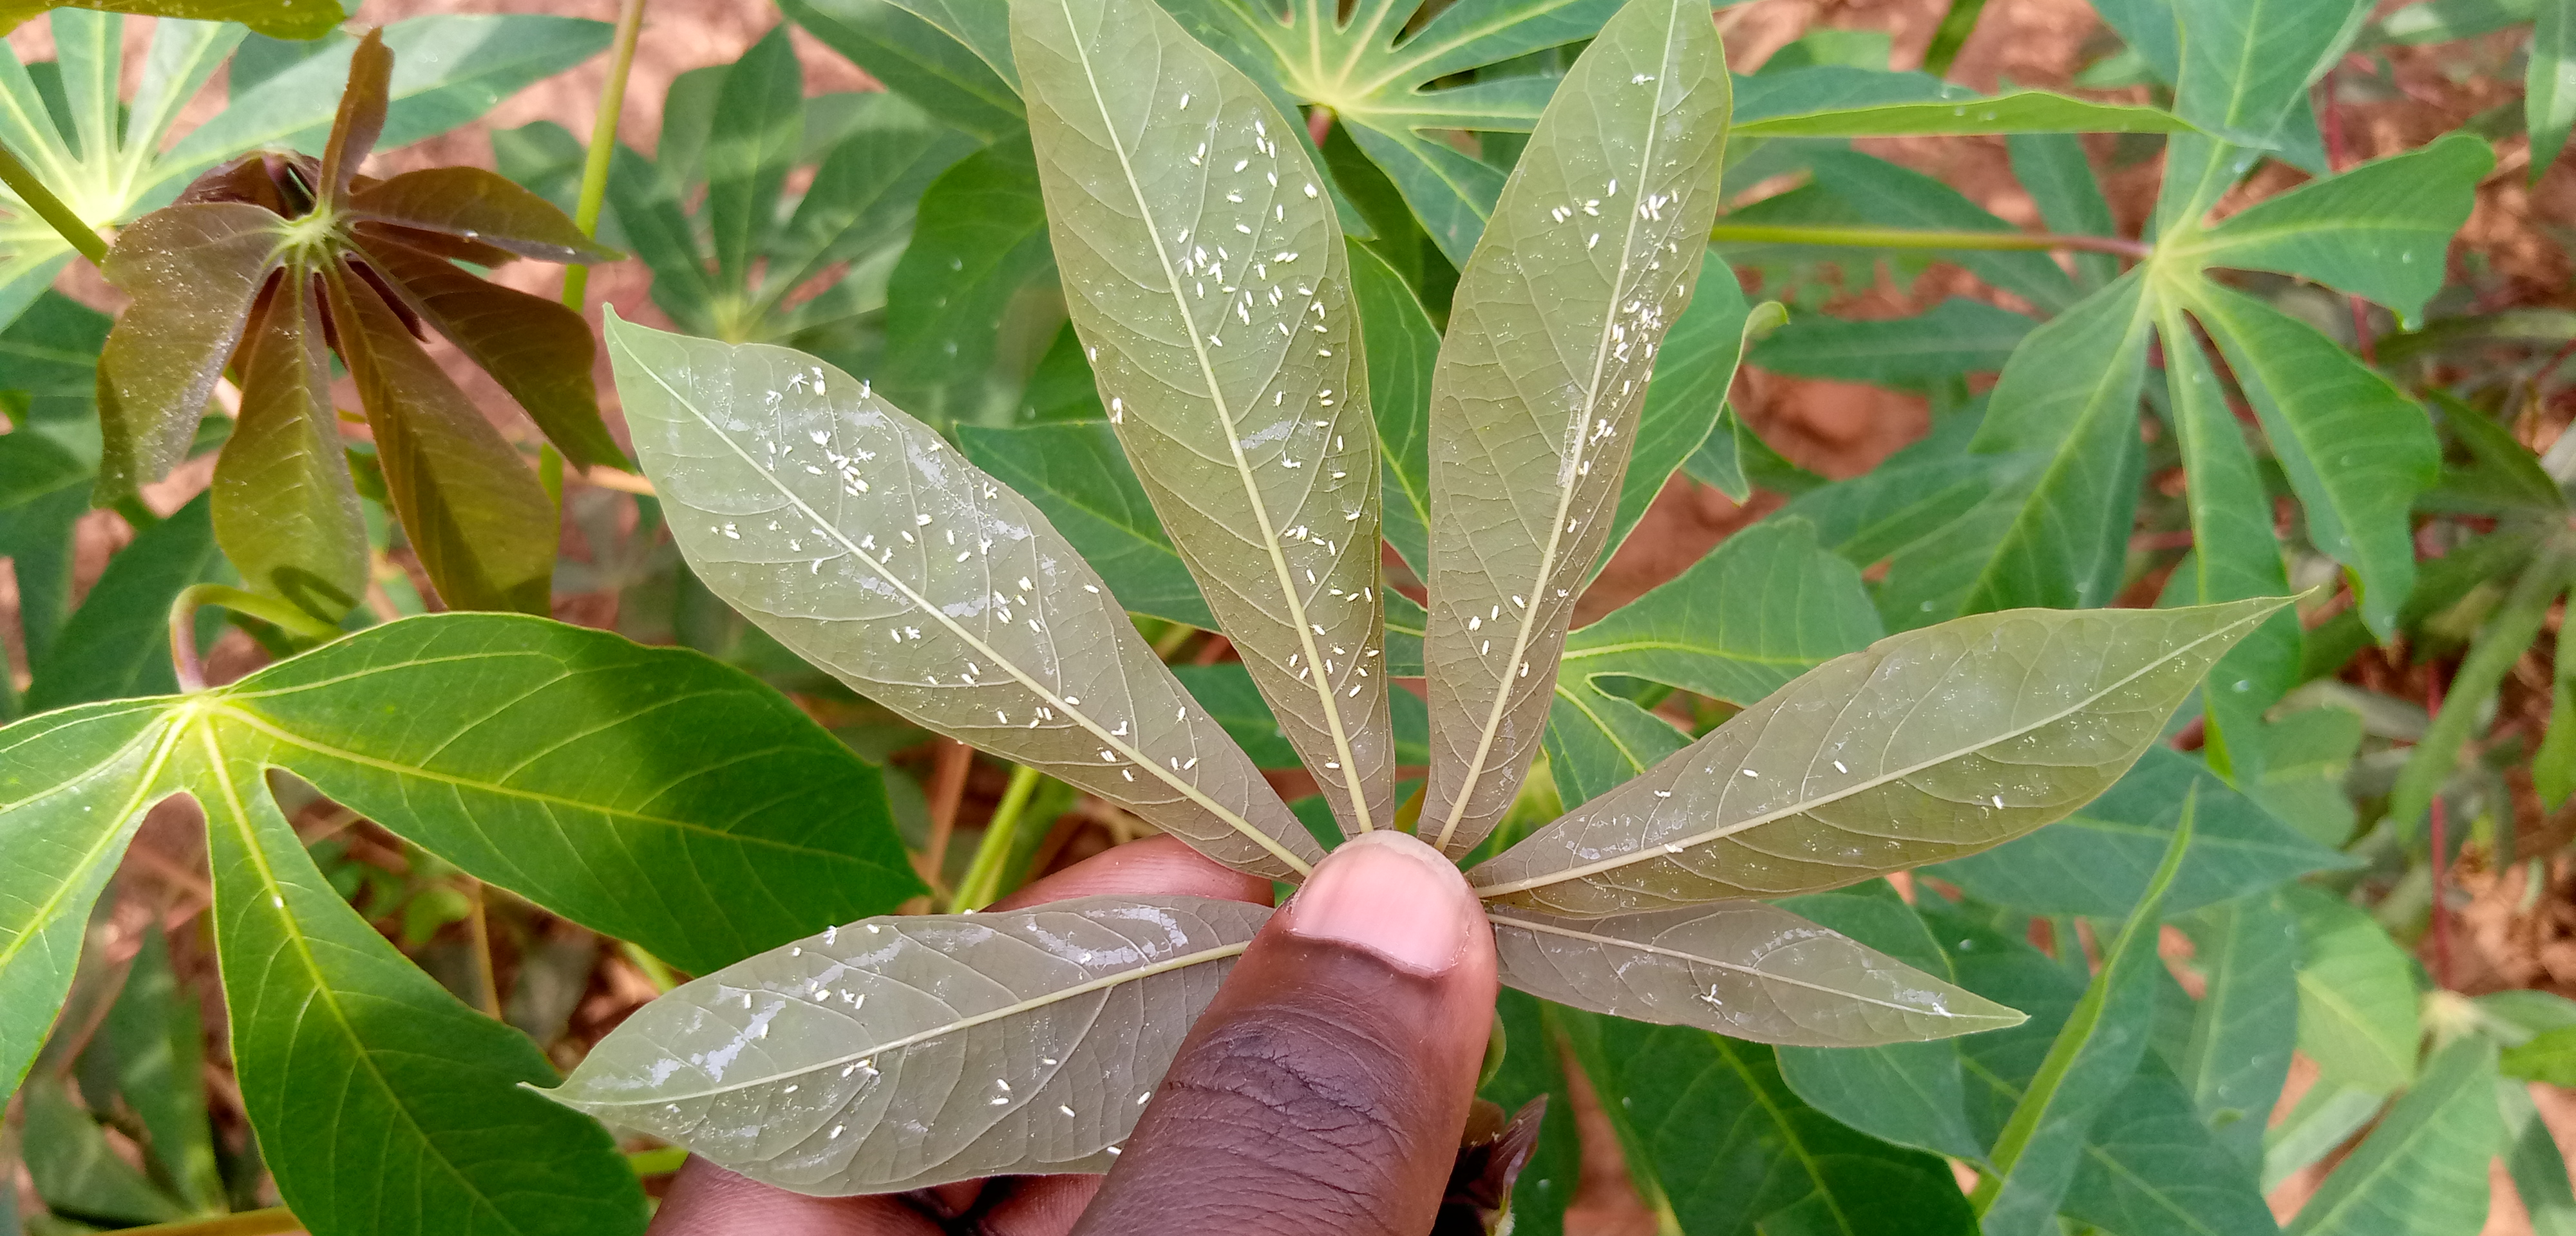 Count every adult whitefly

126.